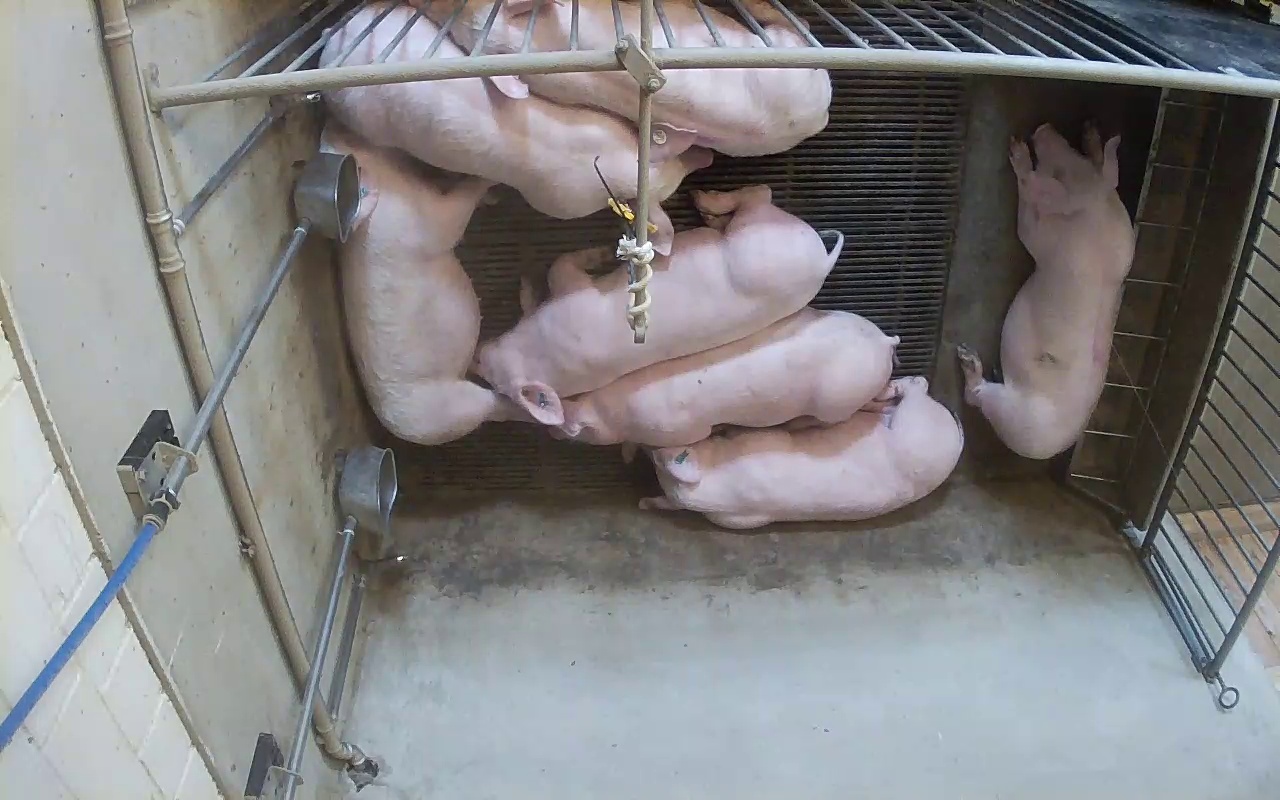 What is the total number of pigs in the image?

7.